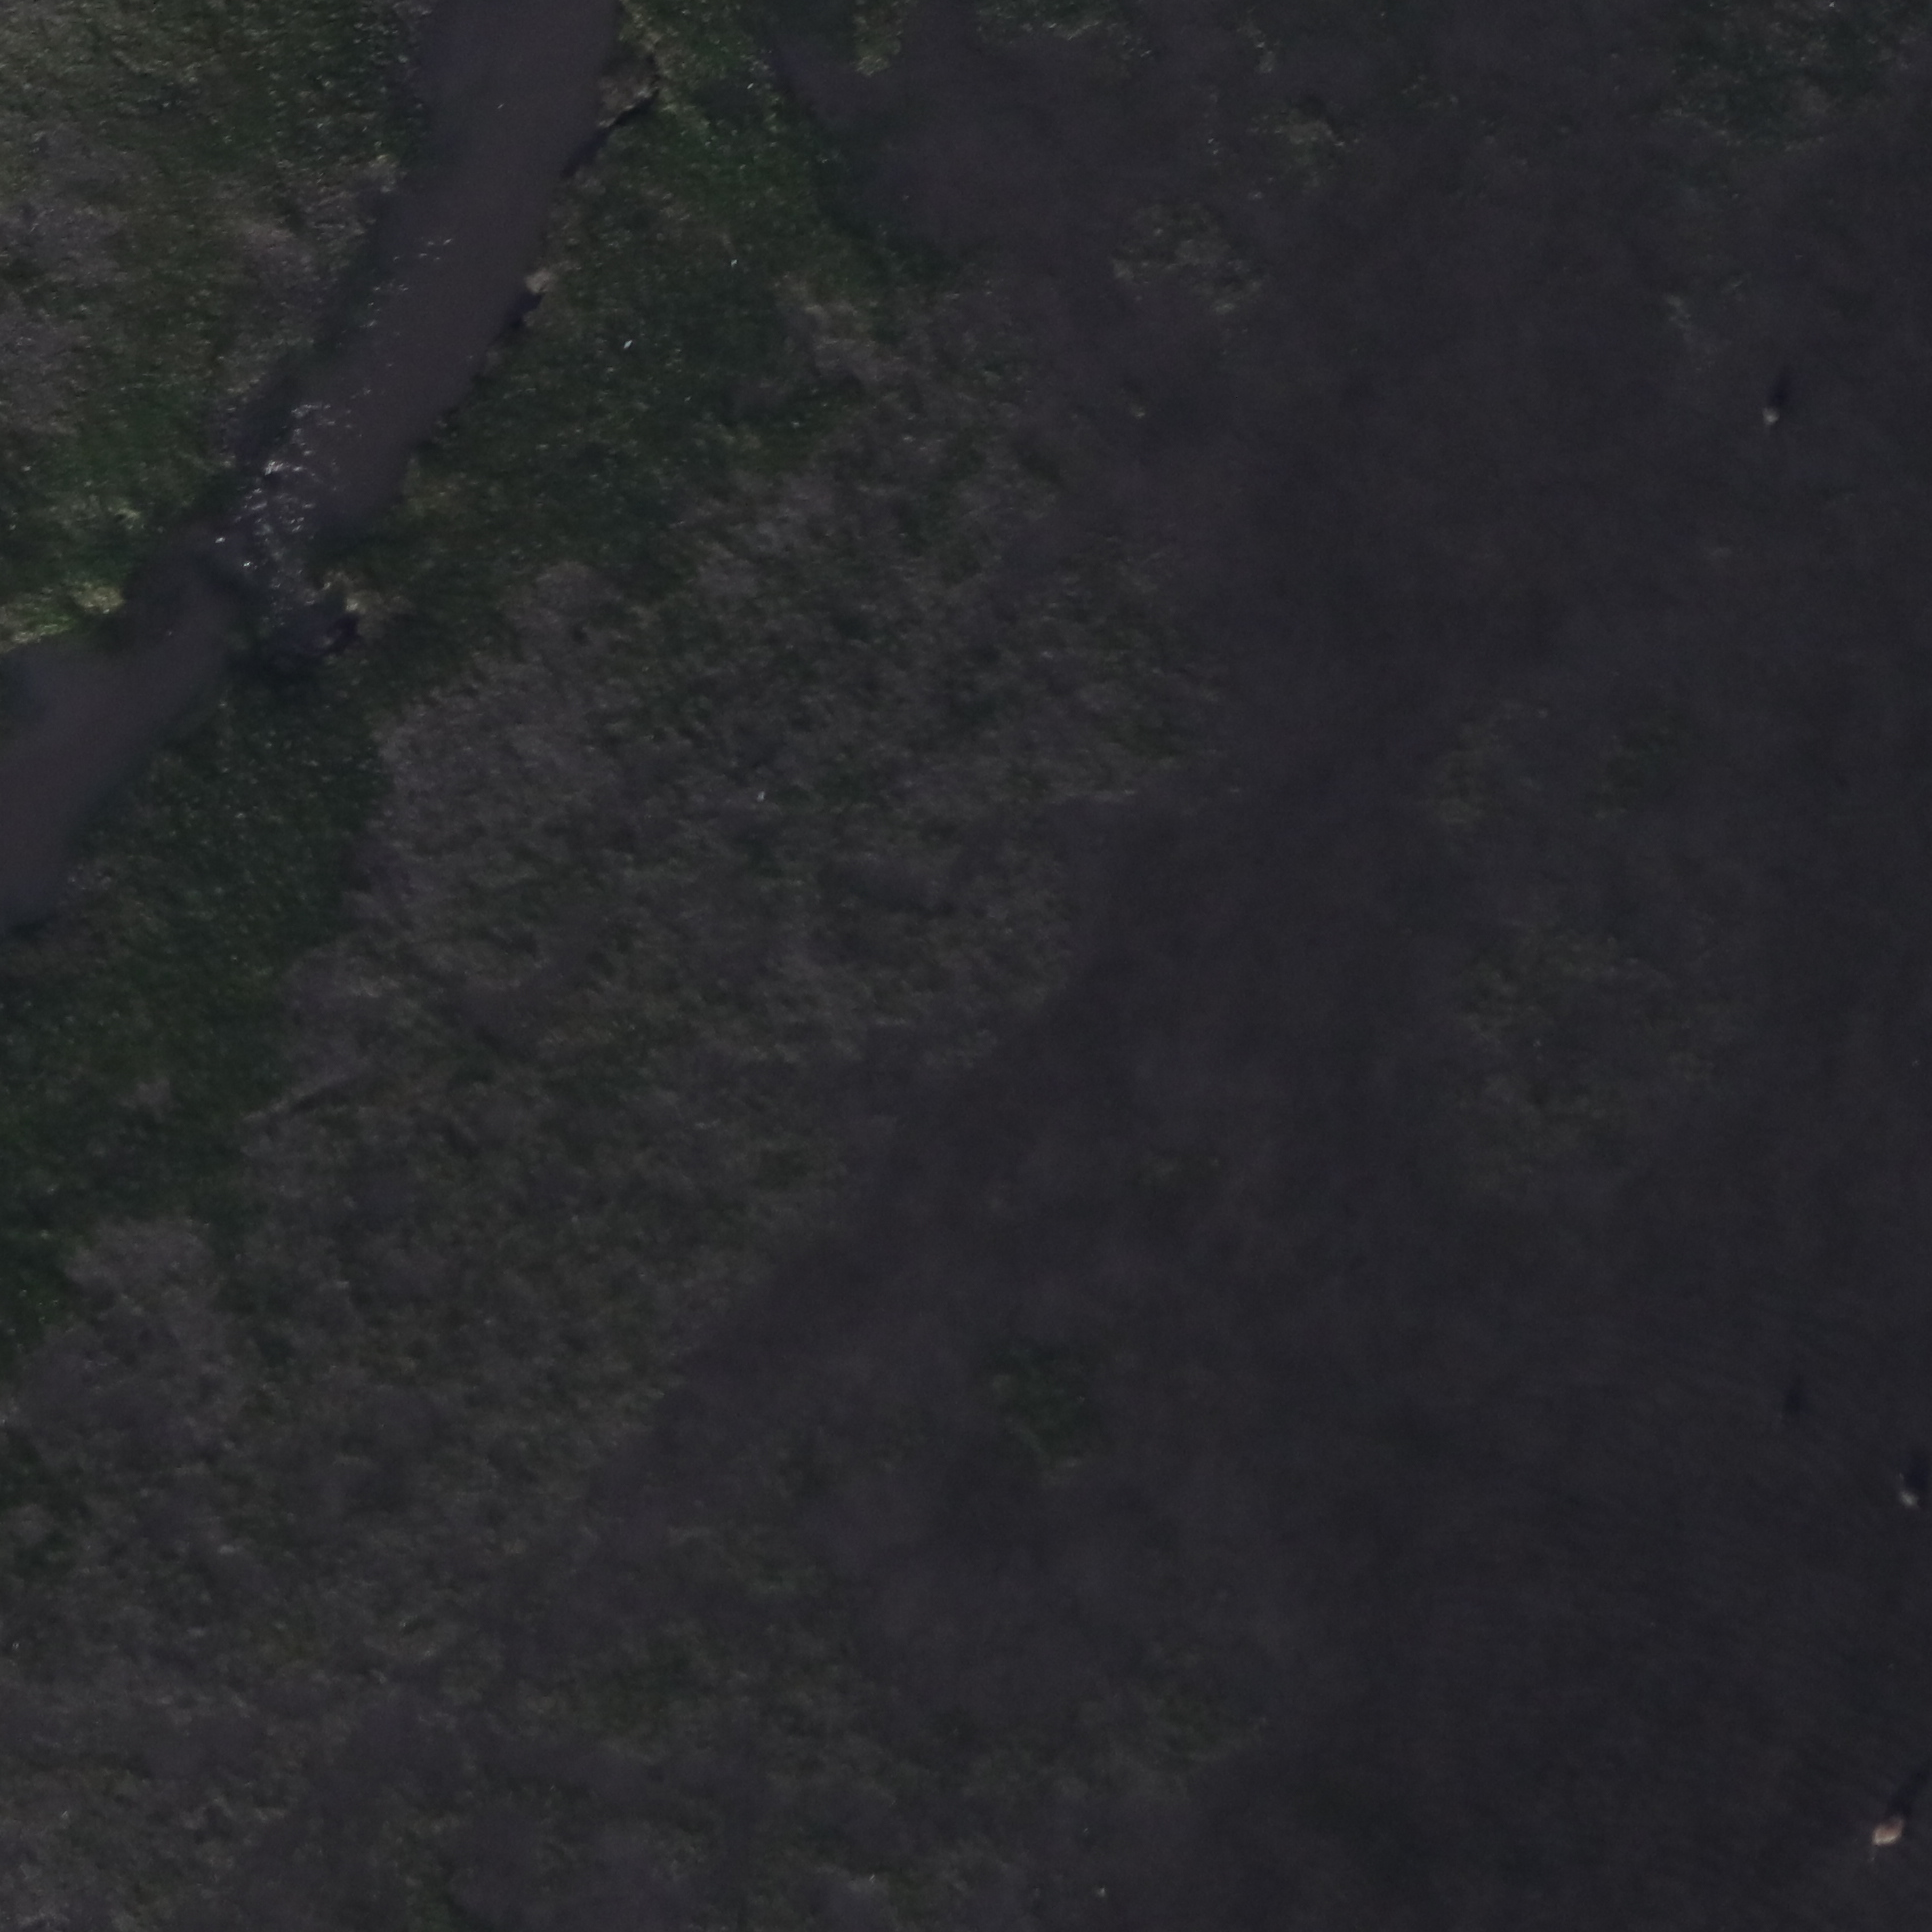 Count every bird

3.